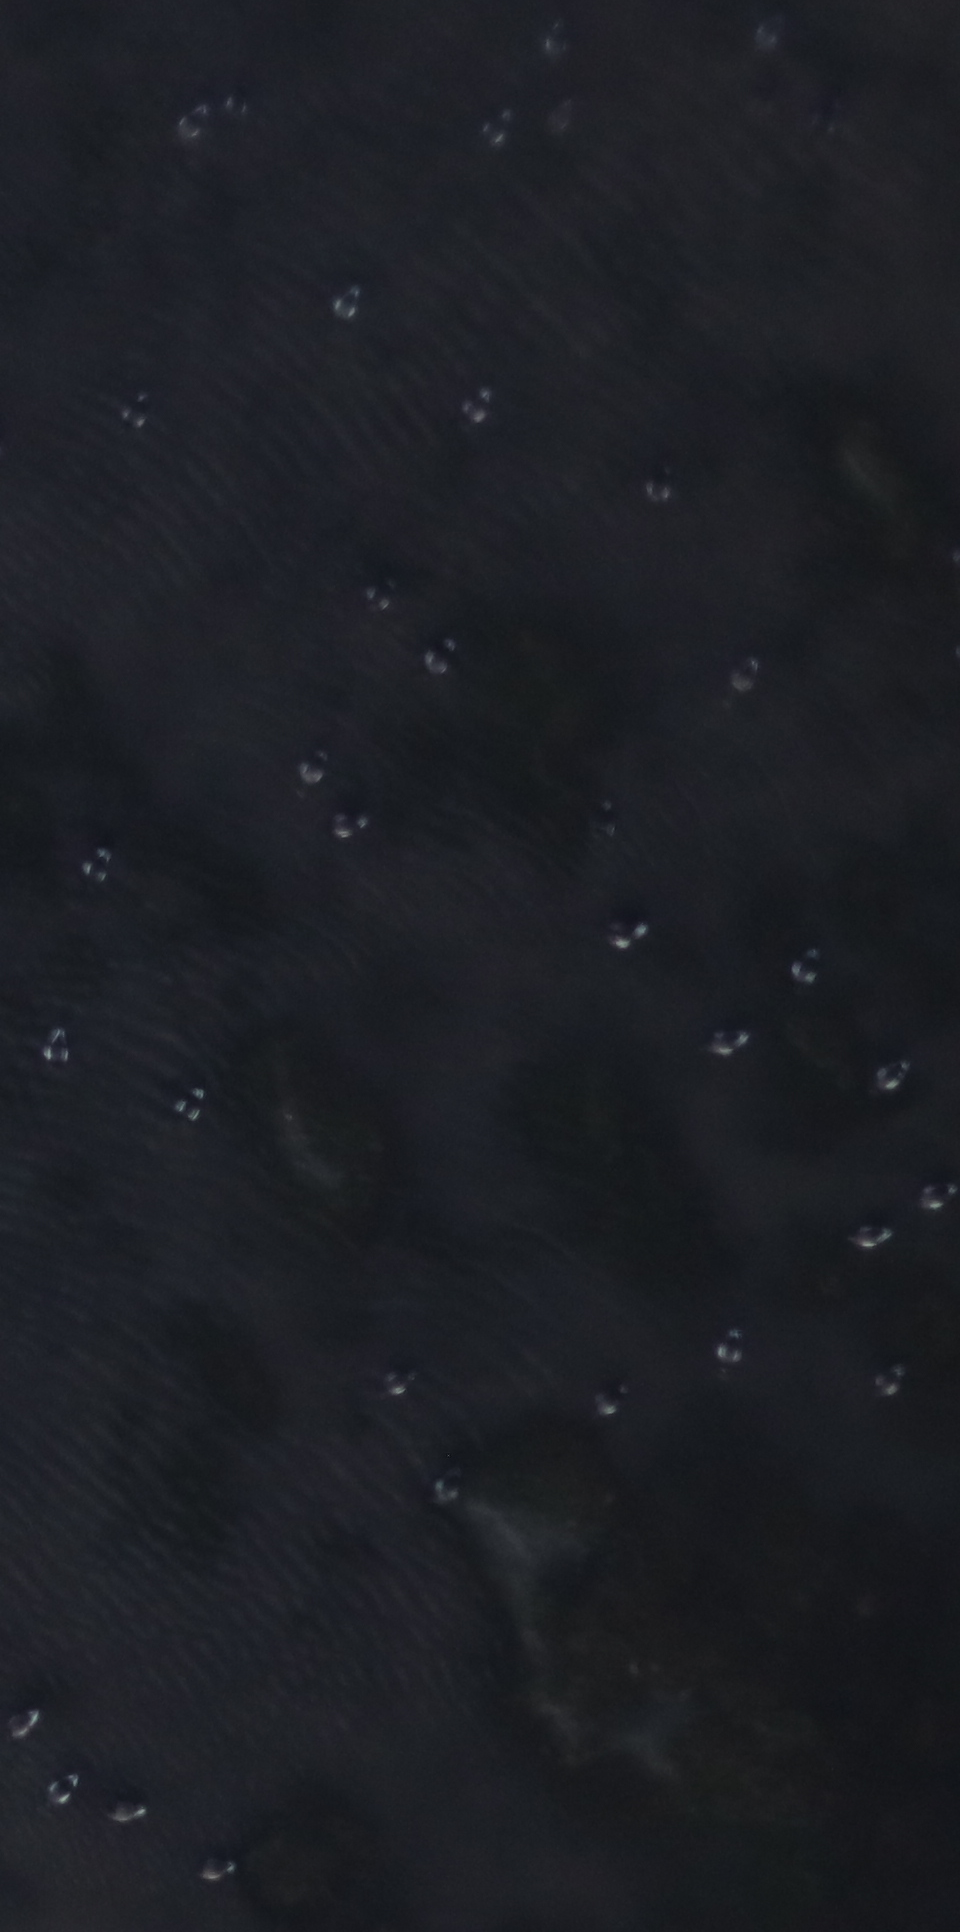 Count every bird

33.